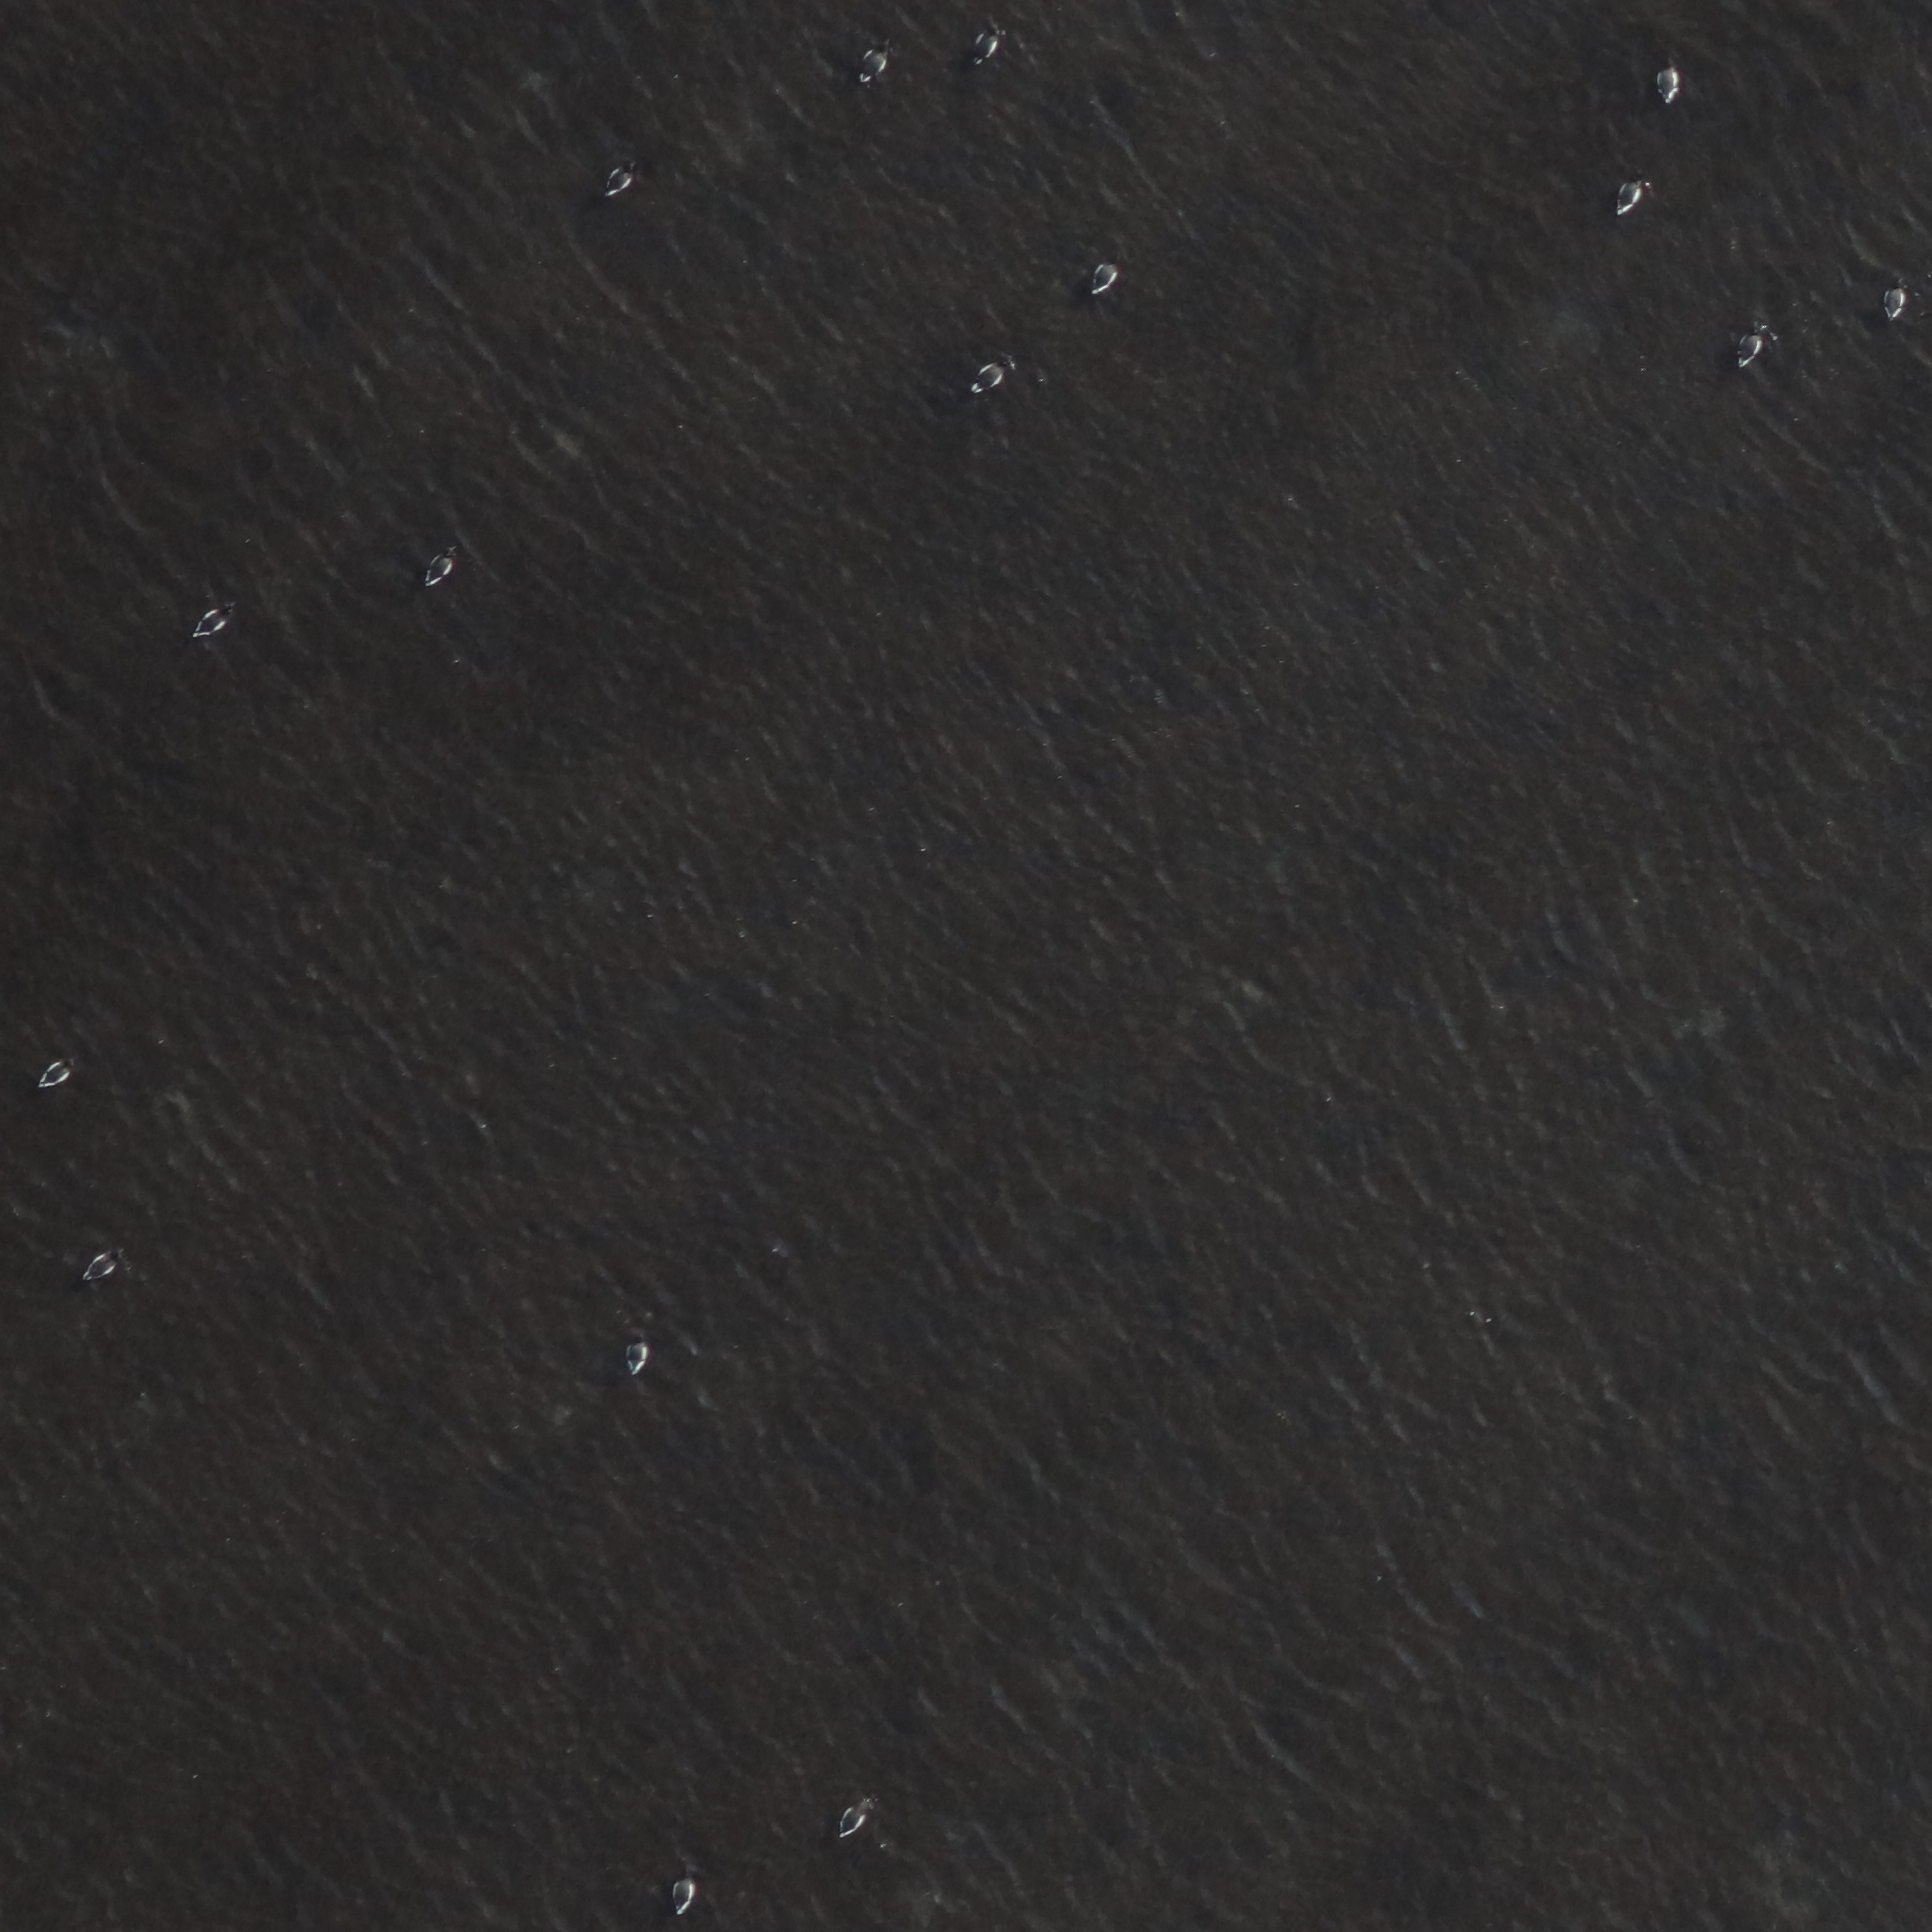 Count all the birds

16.